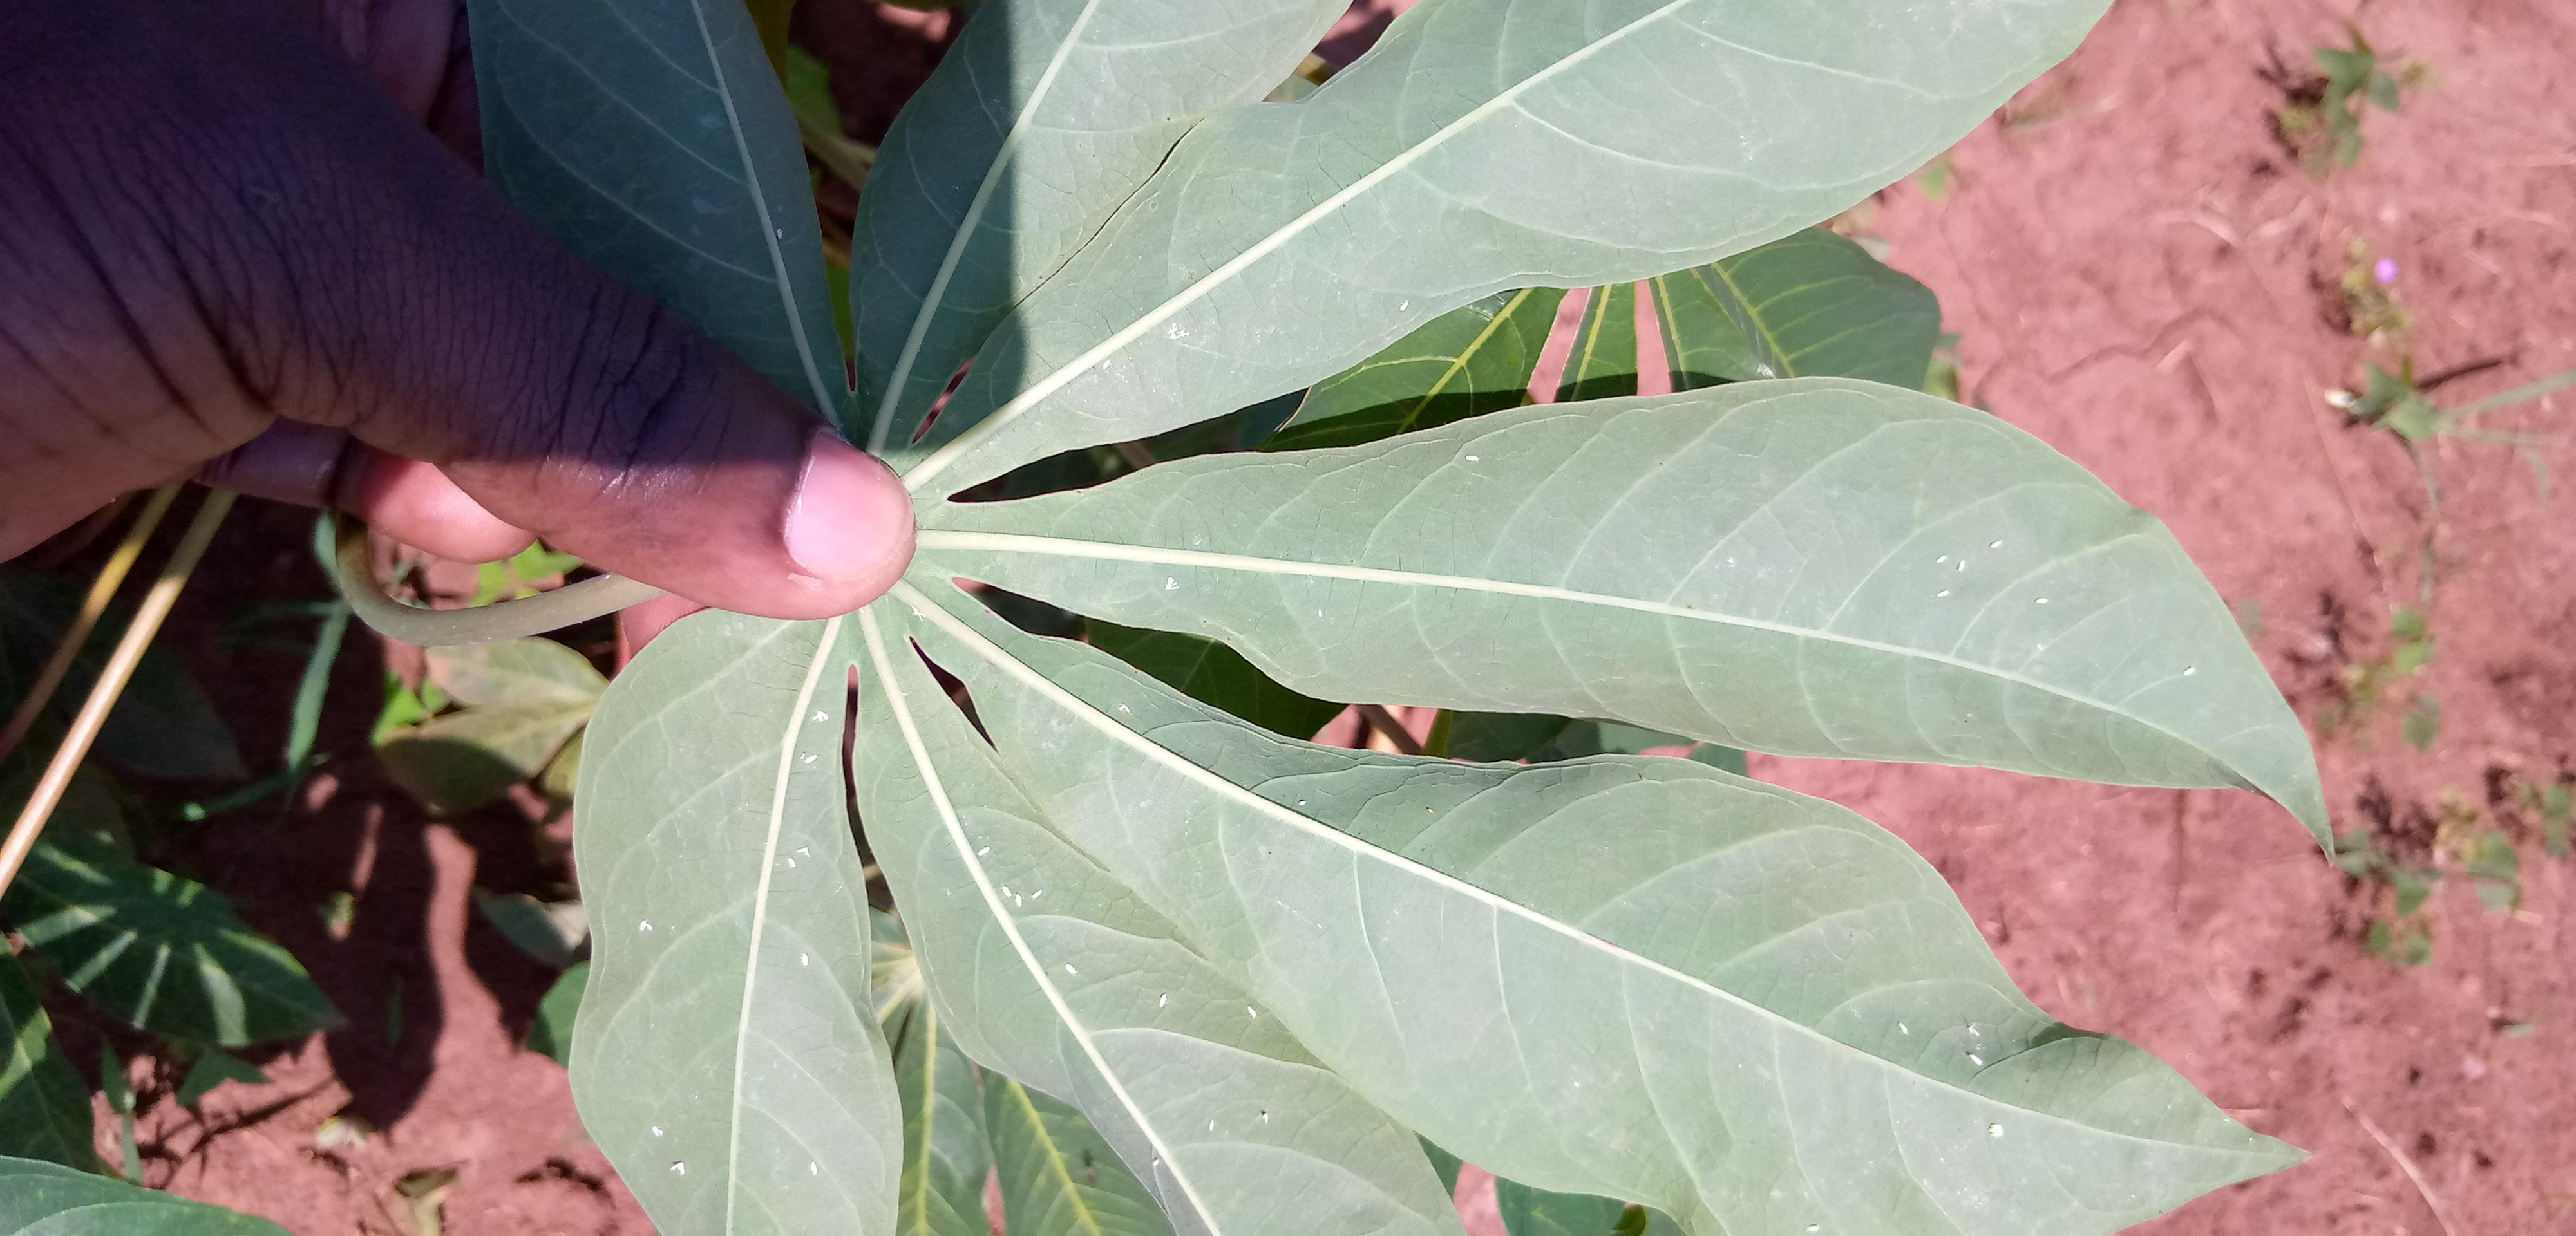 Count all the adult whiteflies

39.